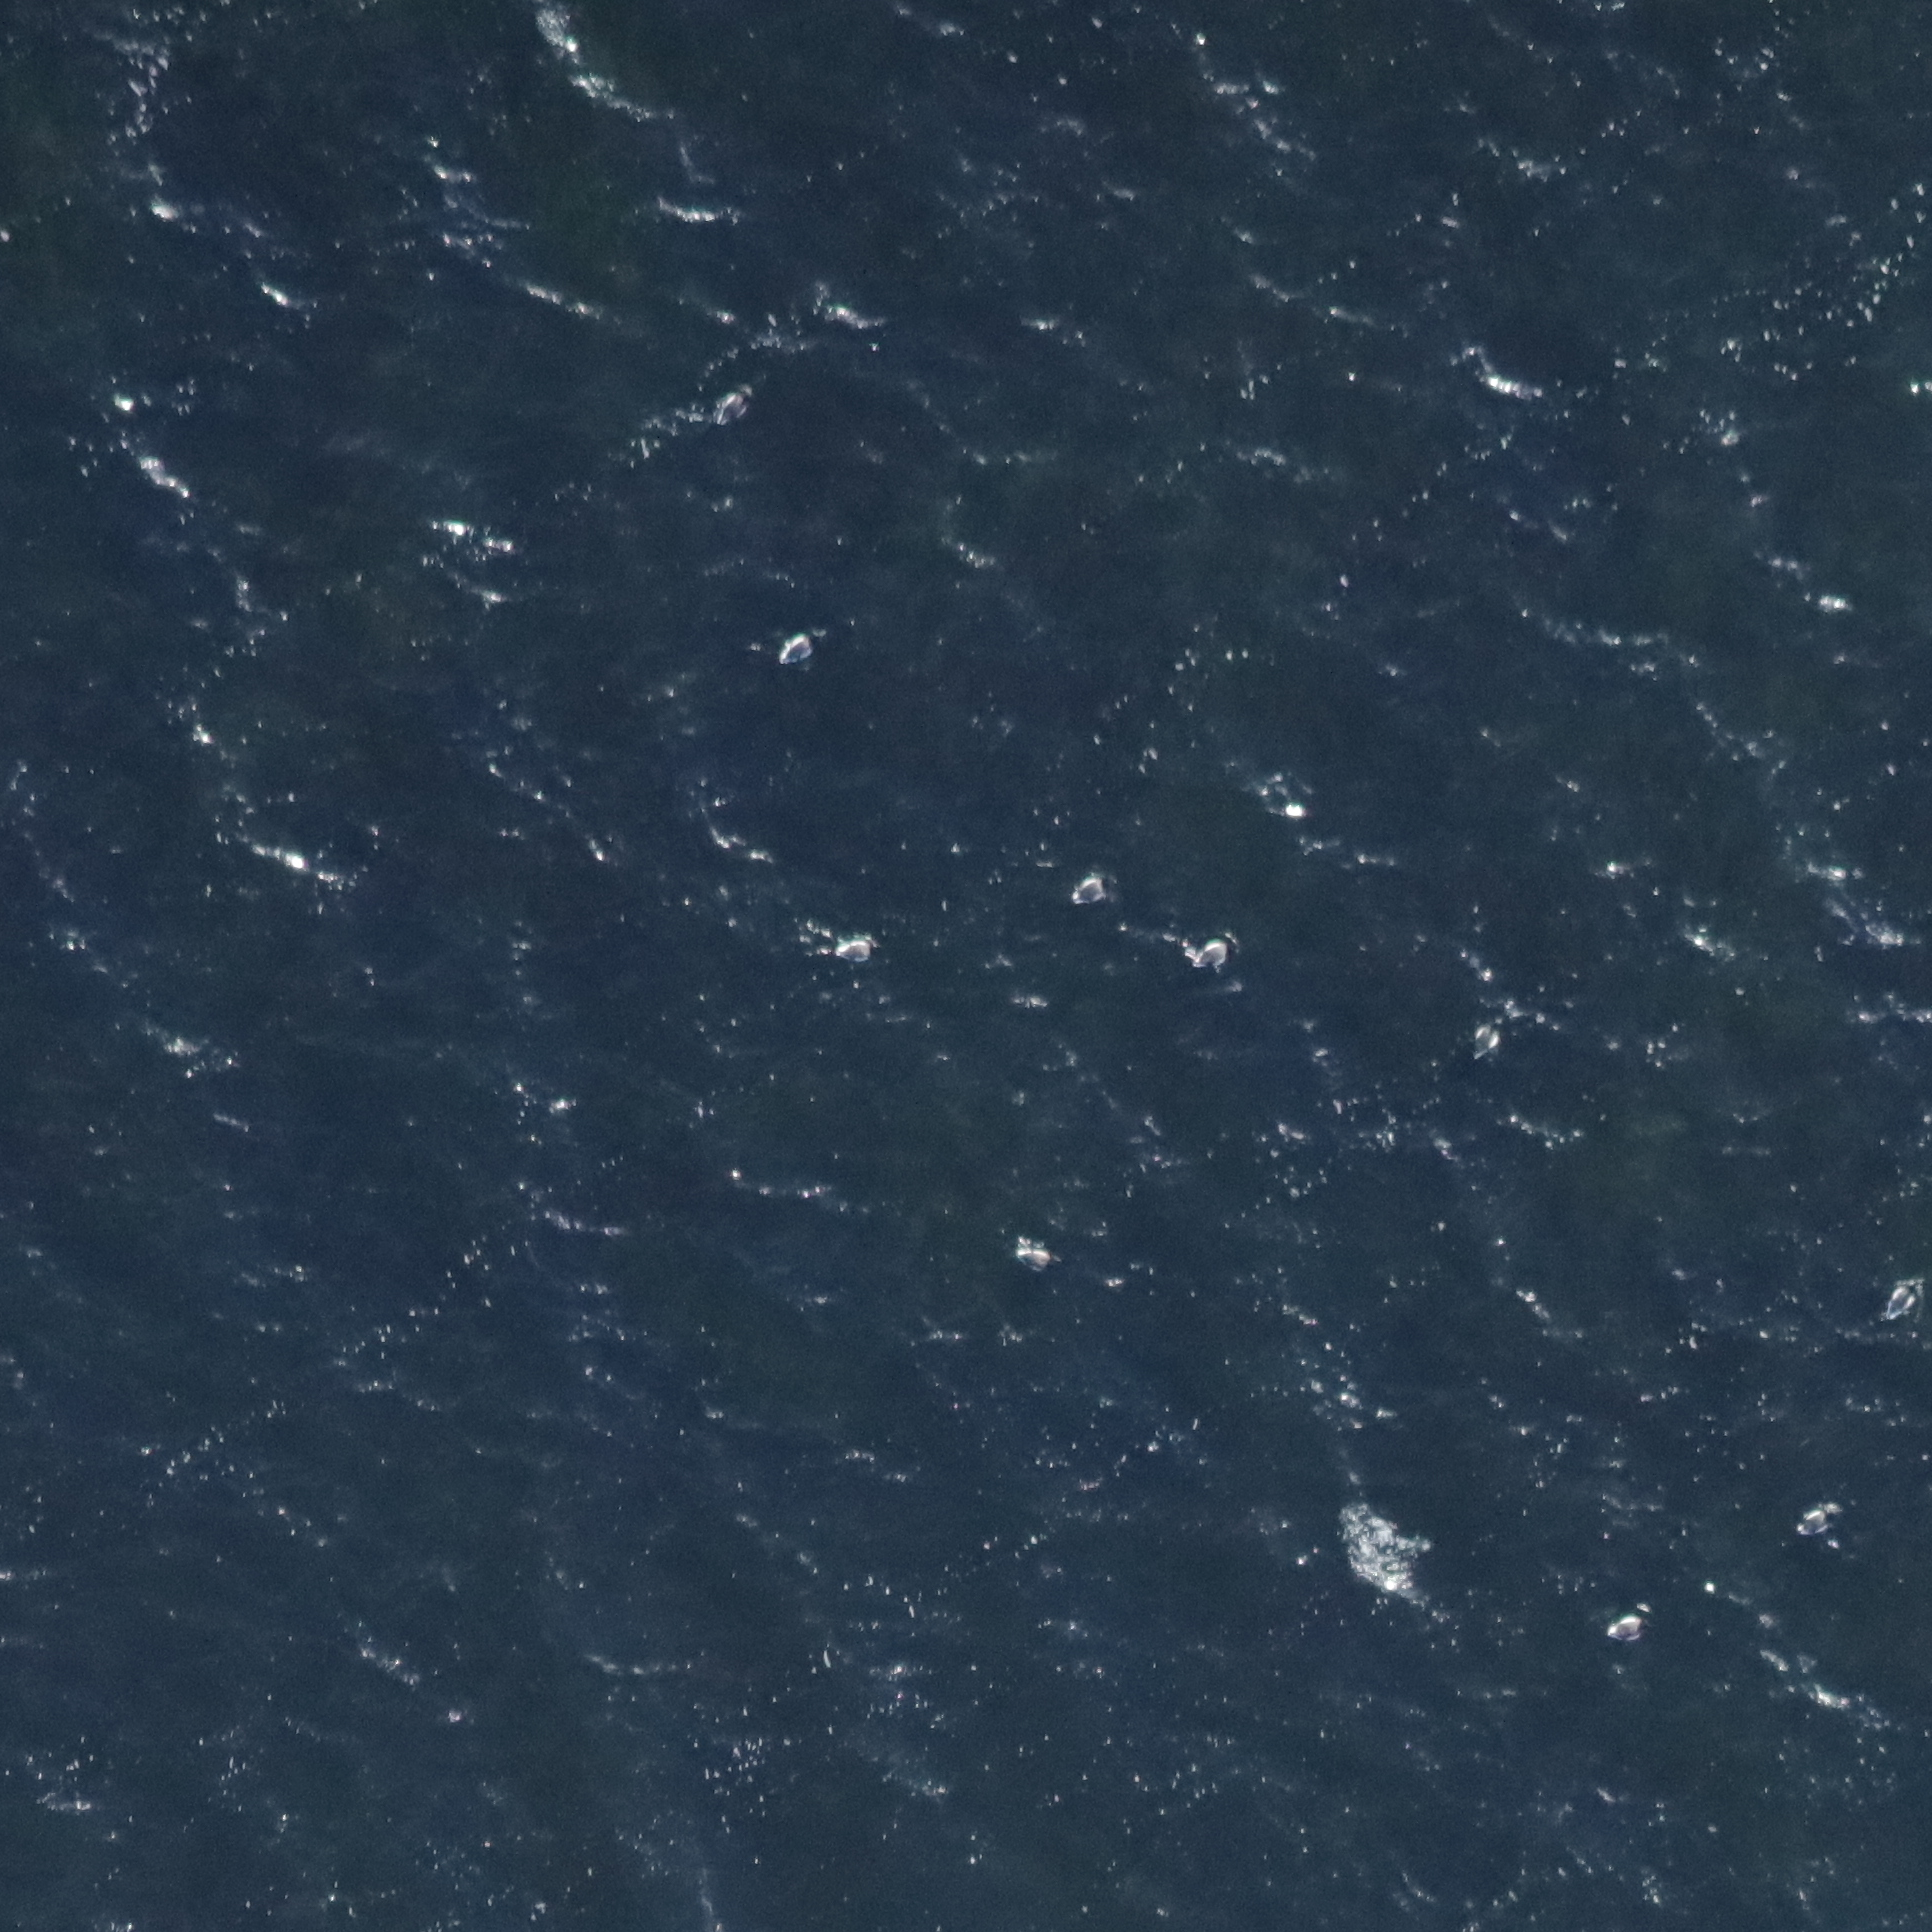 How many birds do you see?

10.